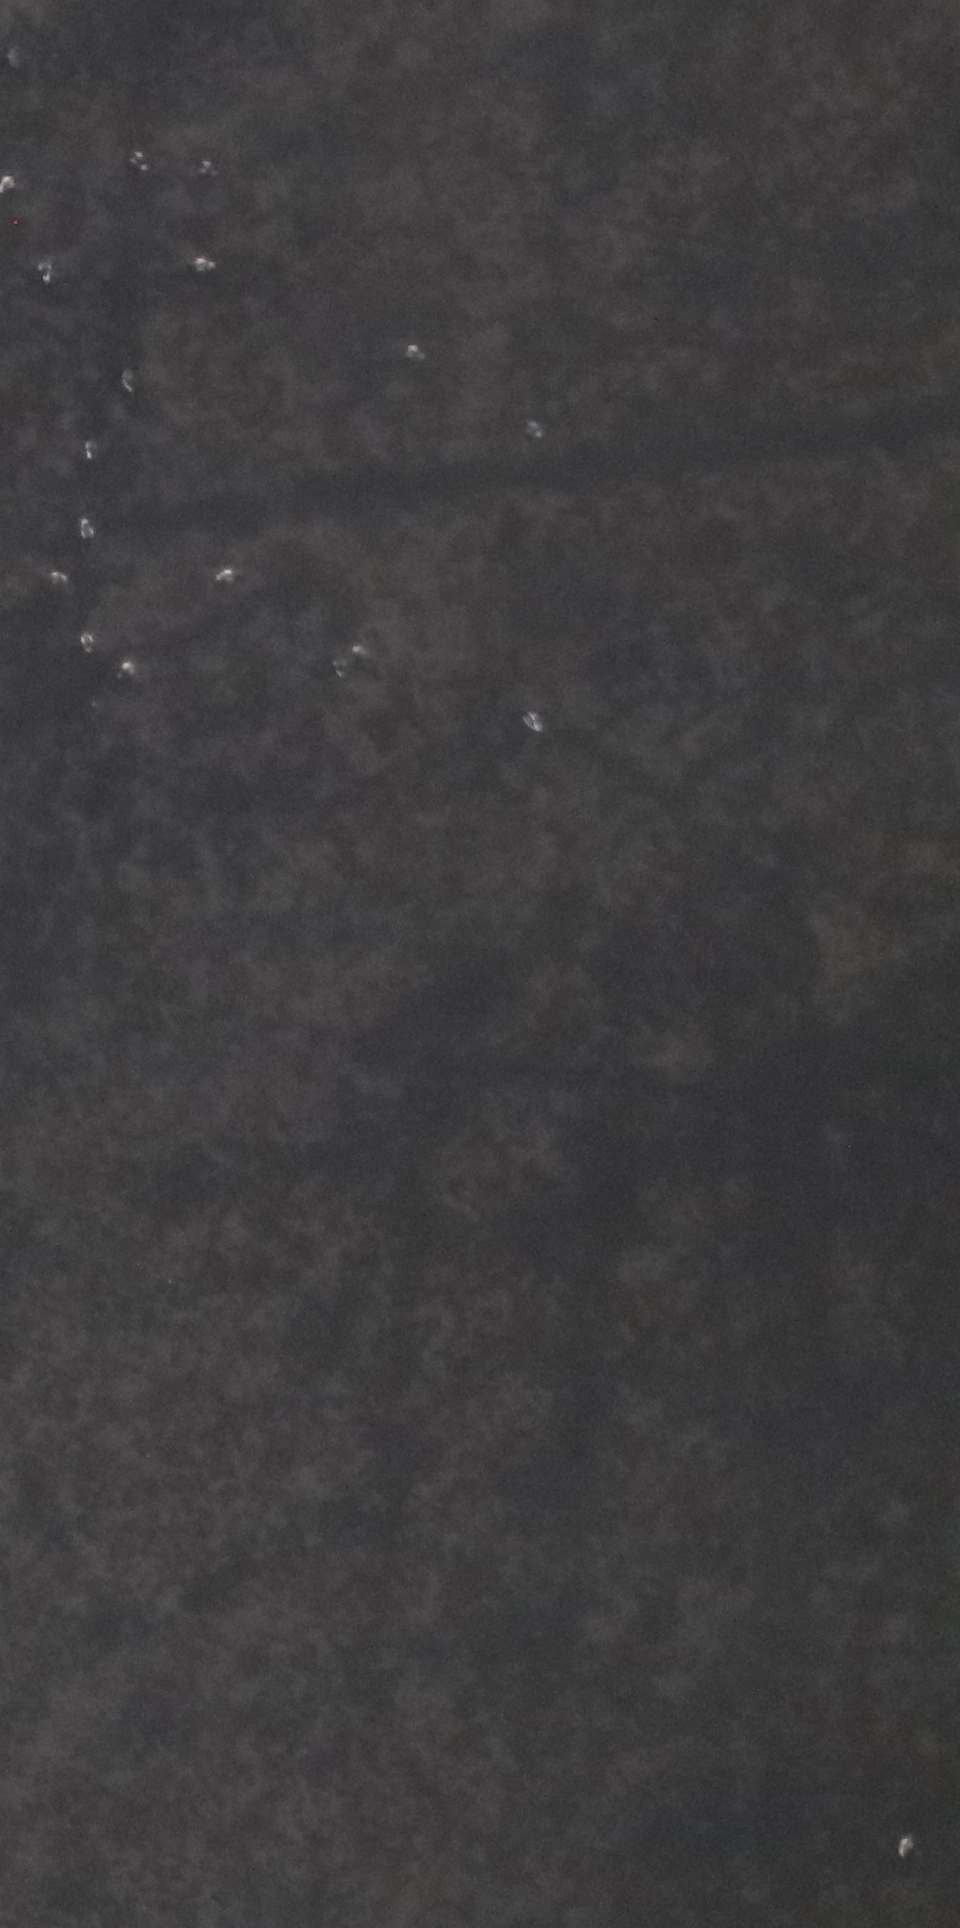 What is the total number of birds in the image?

19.